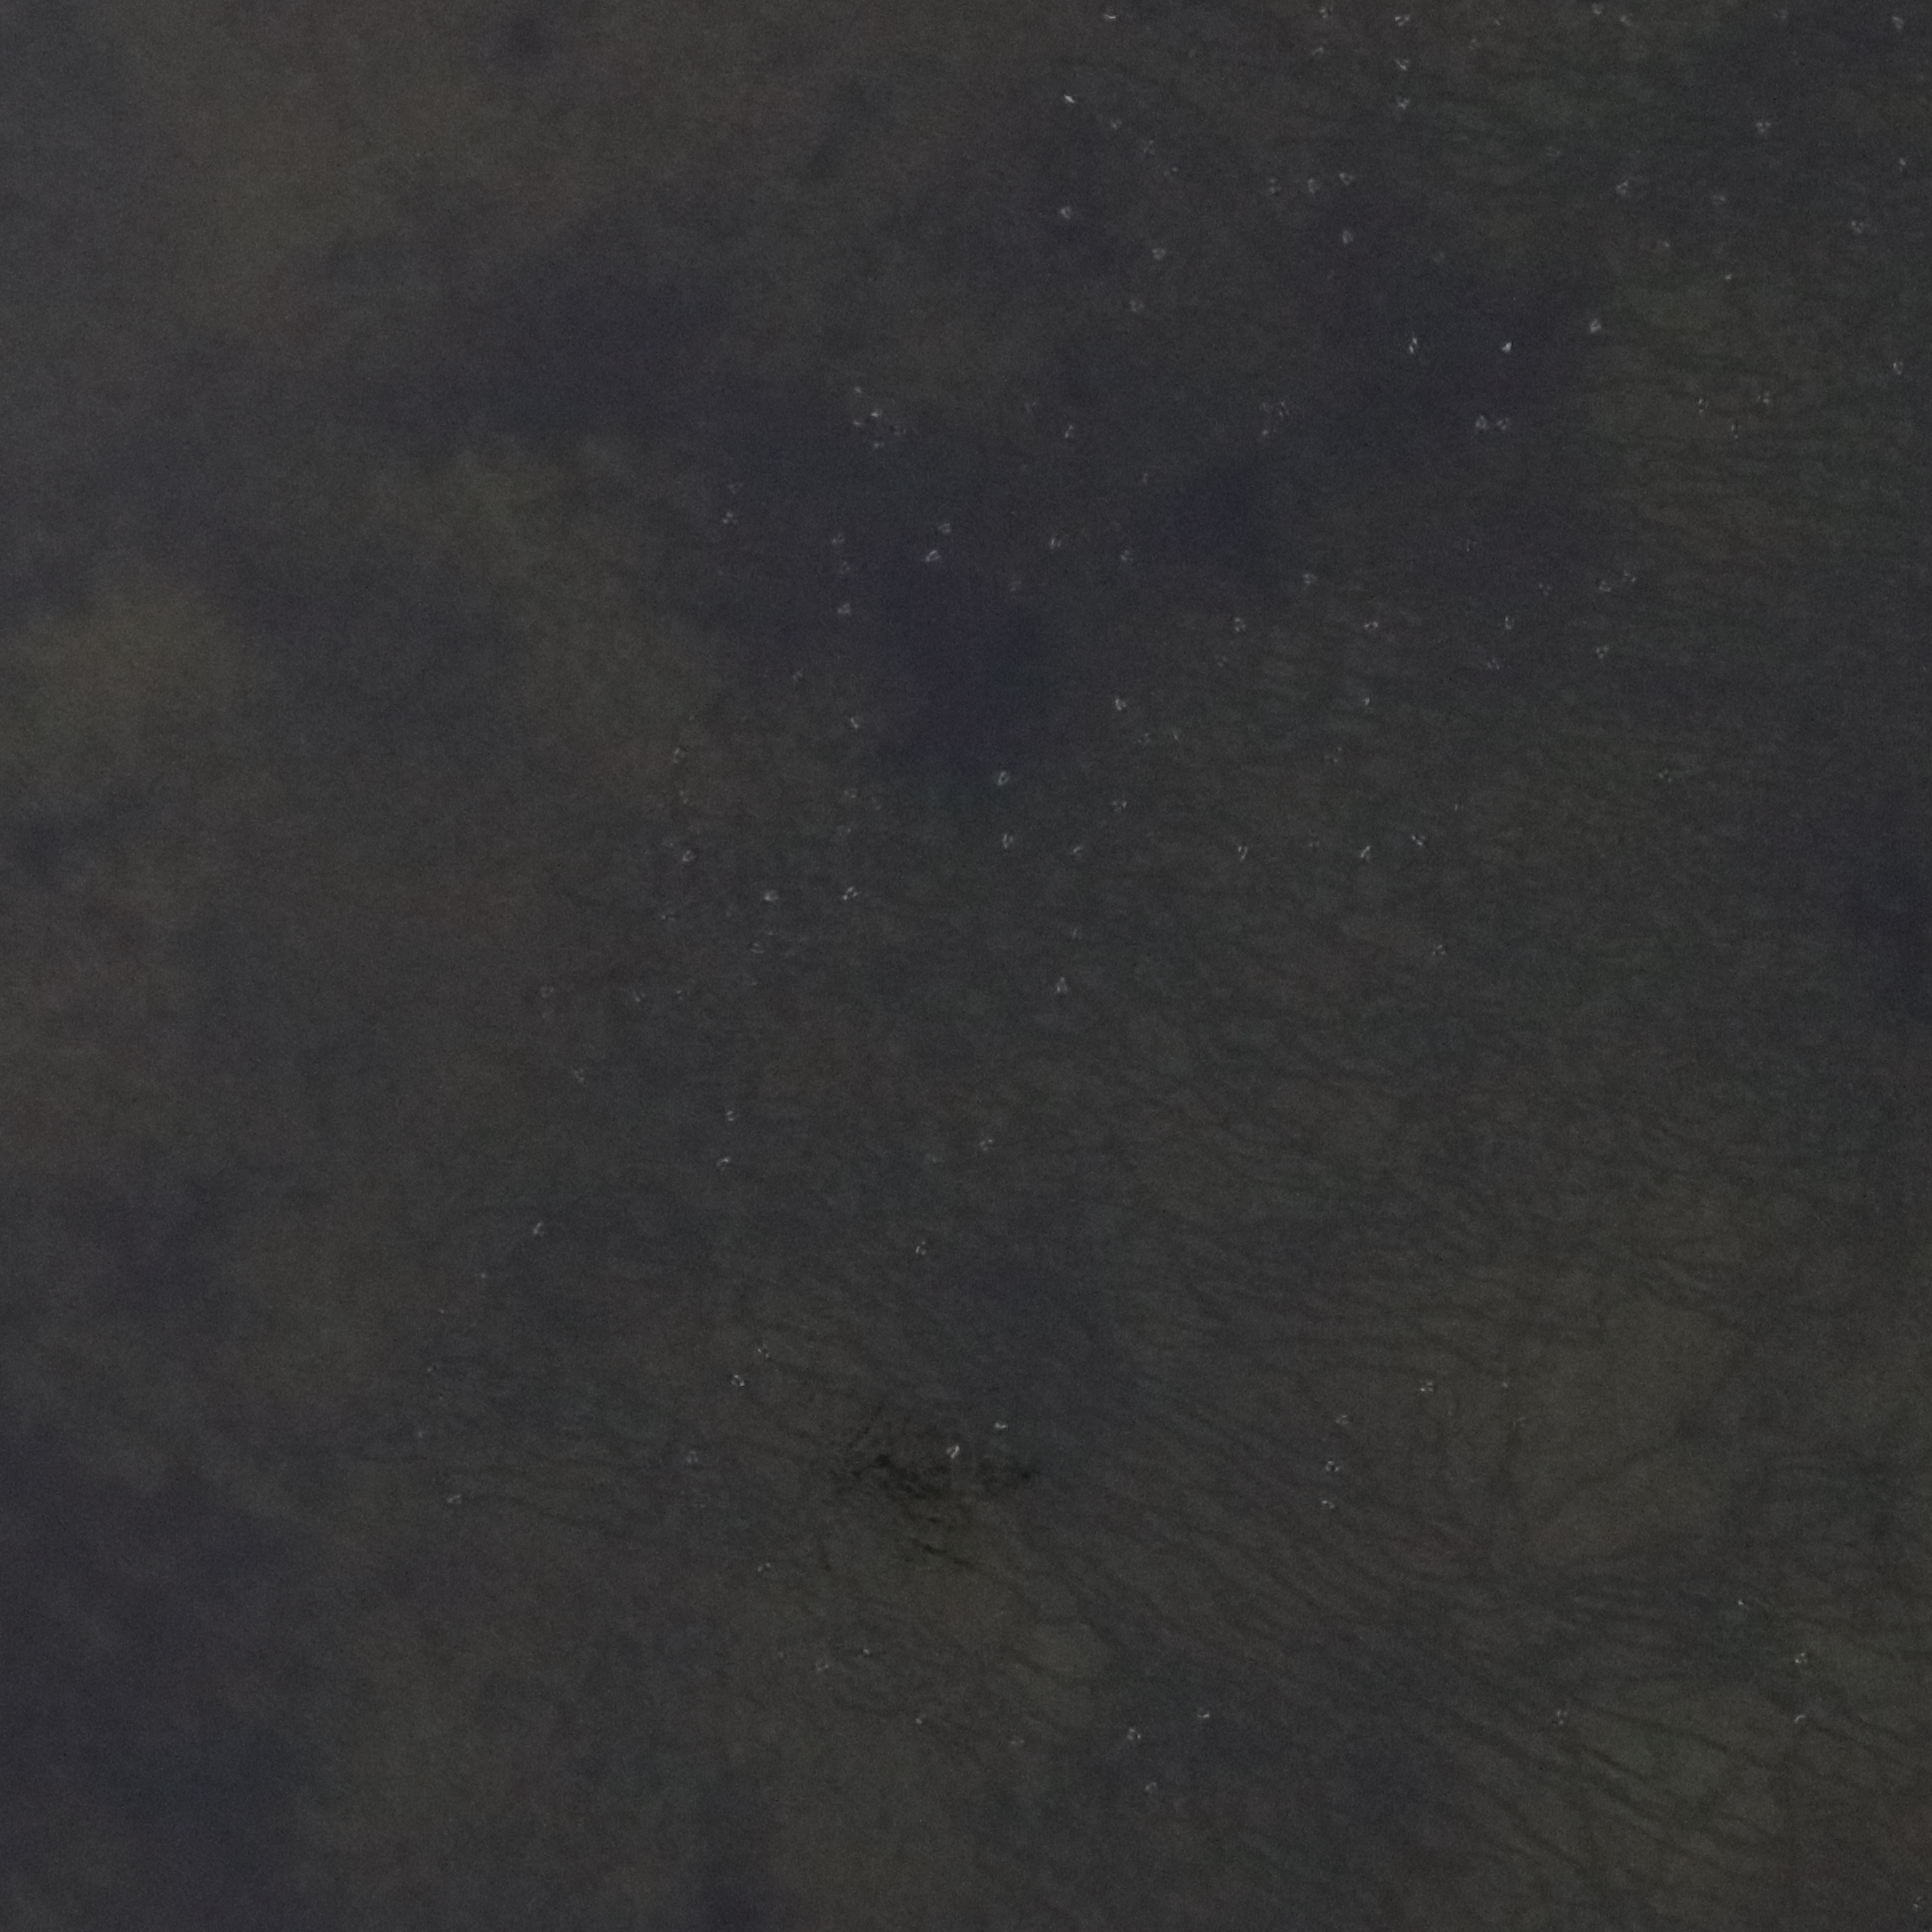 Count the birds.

137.